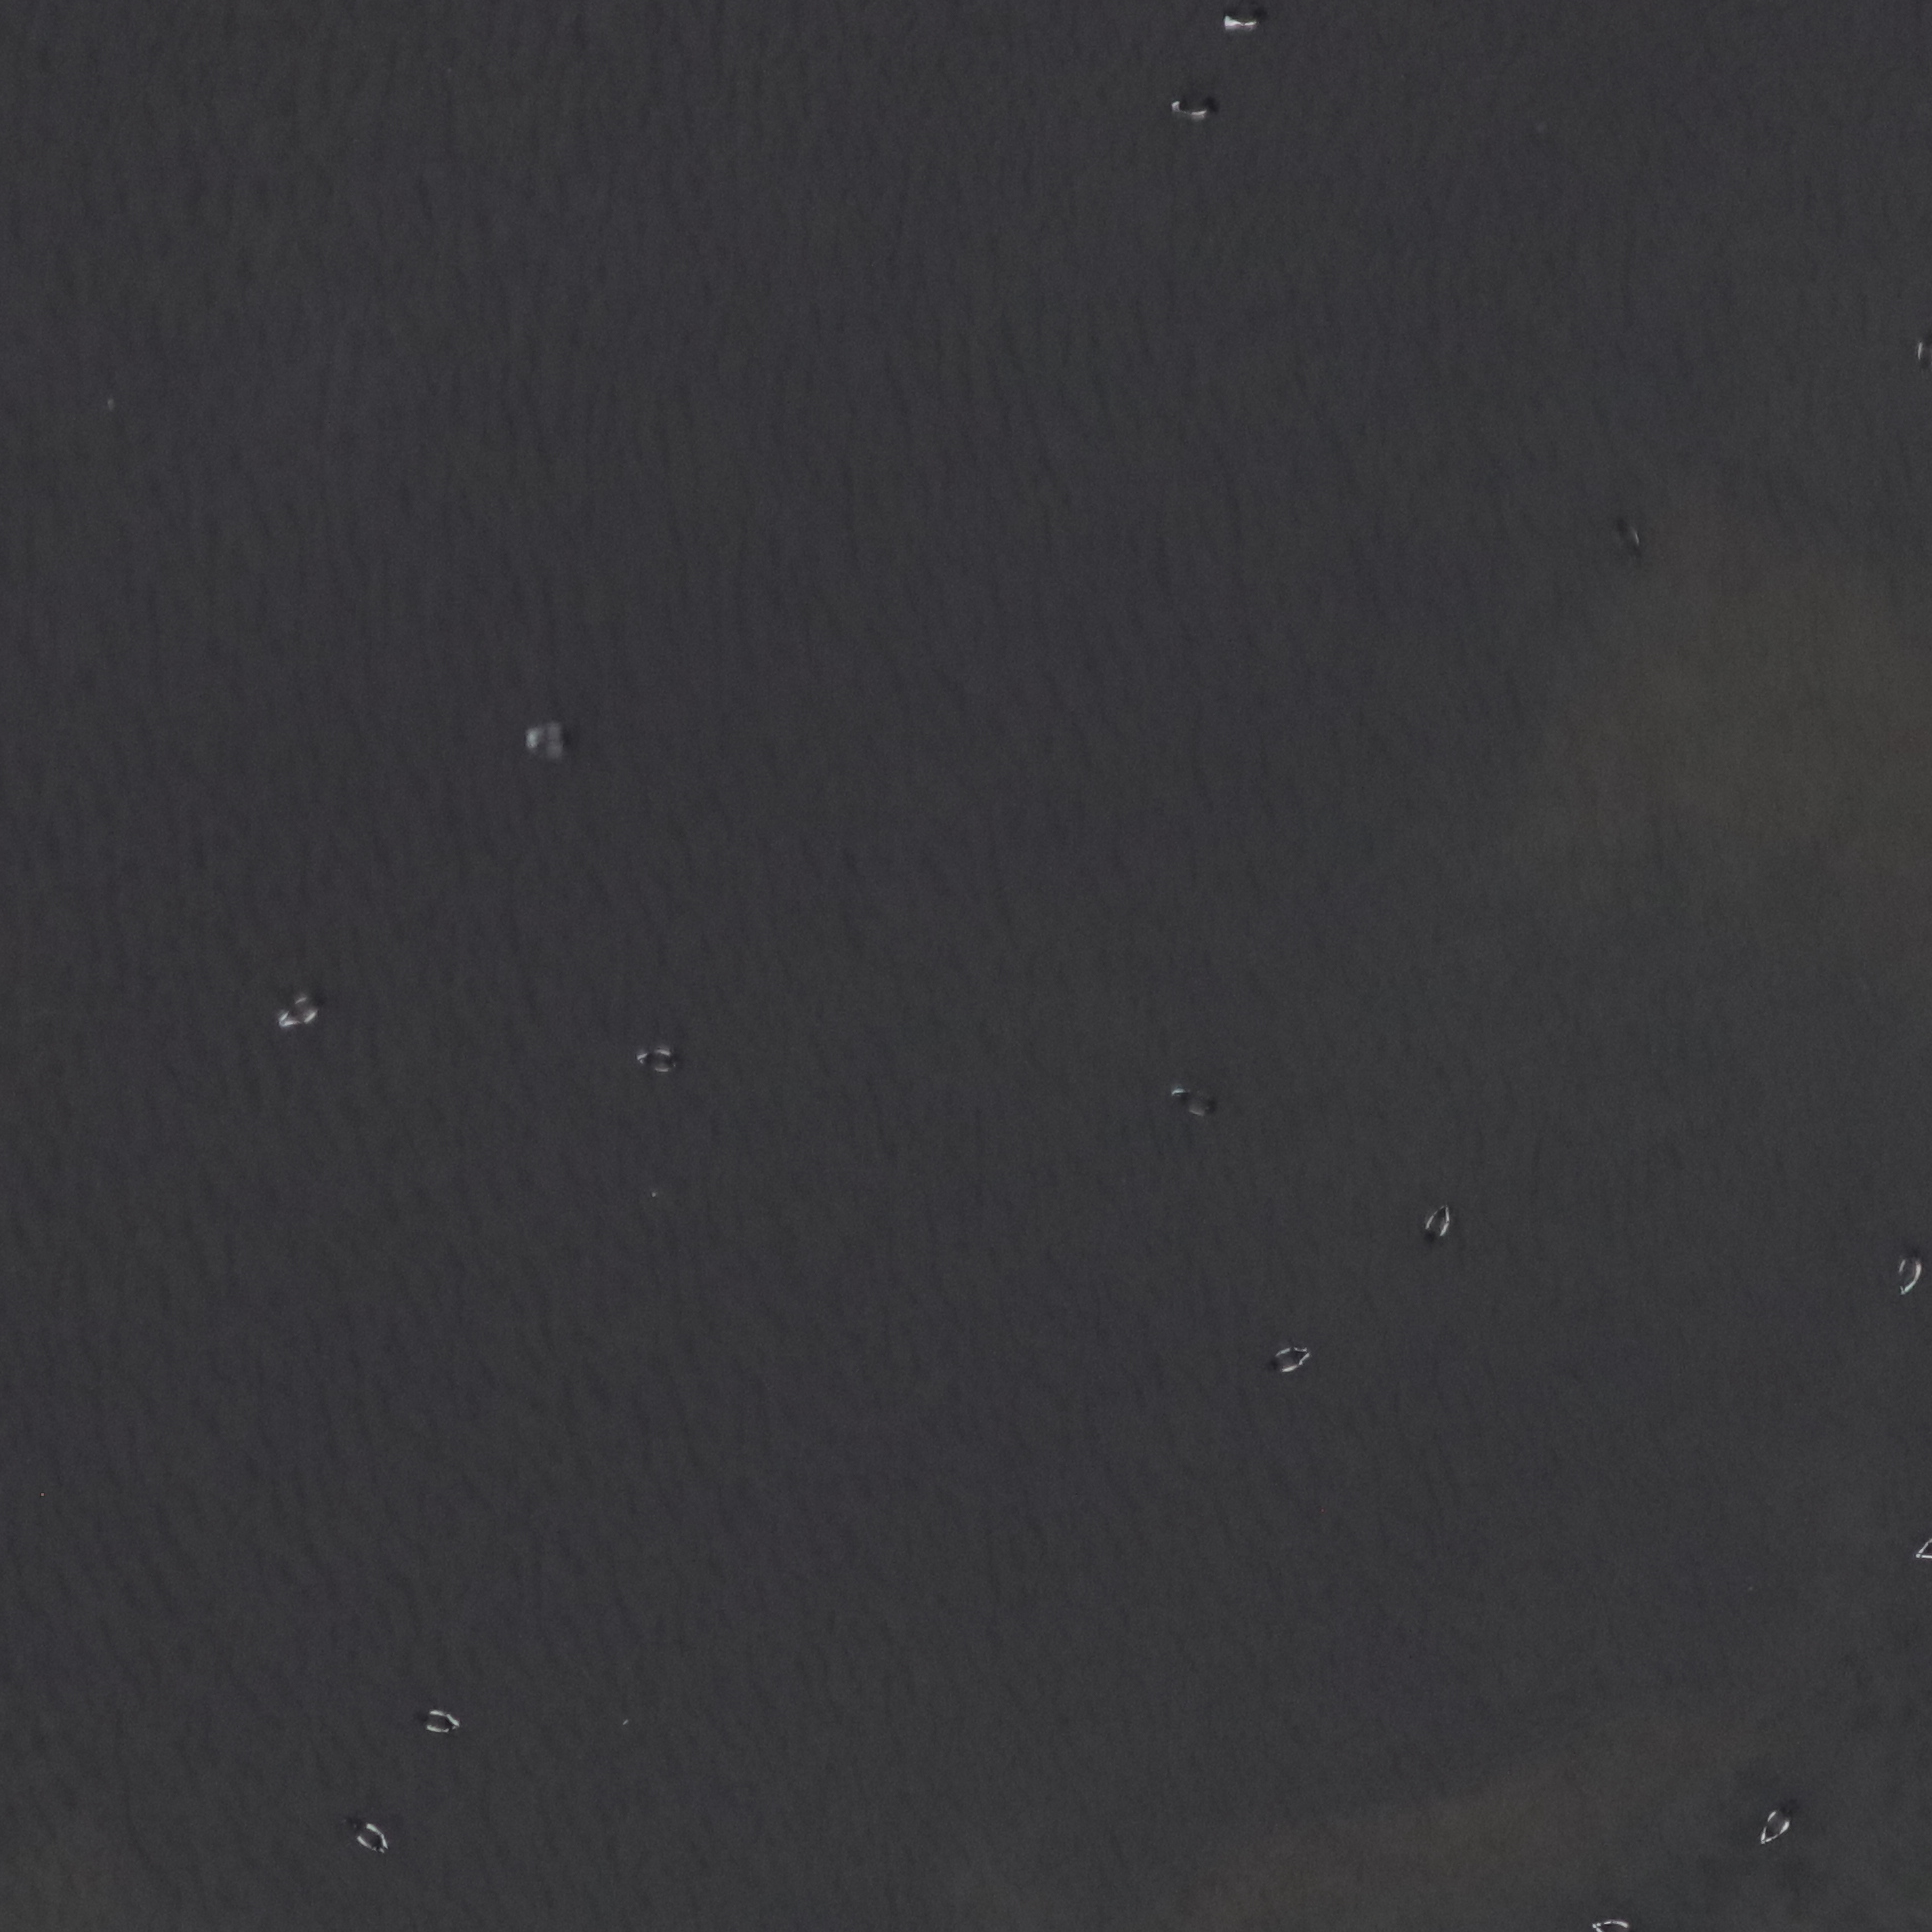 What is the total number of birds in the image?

14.